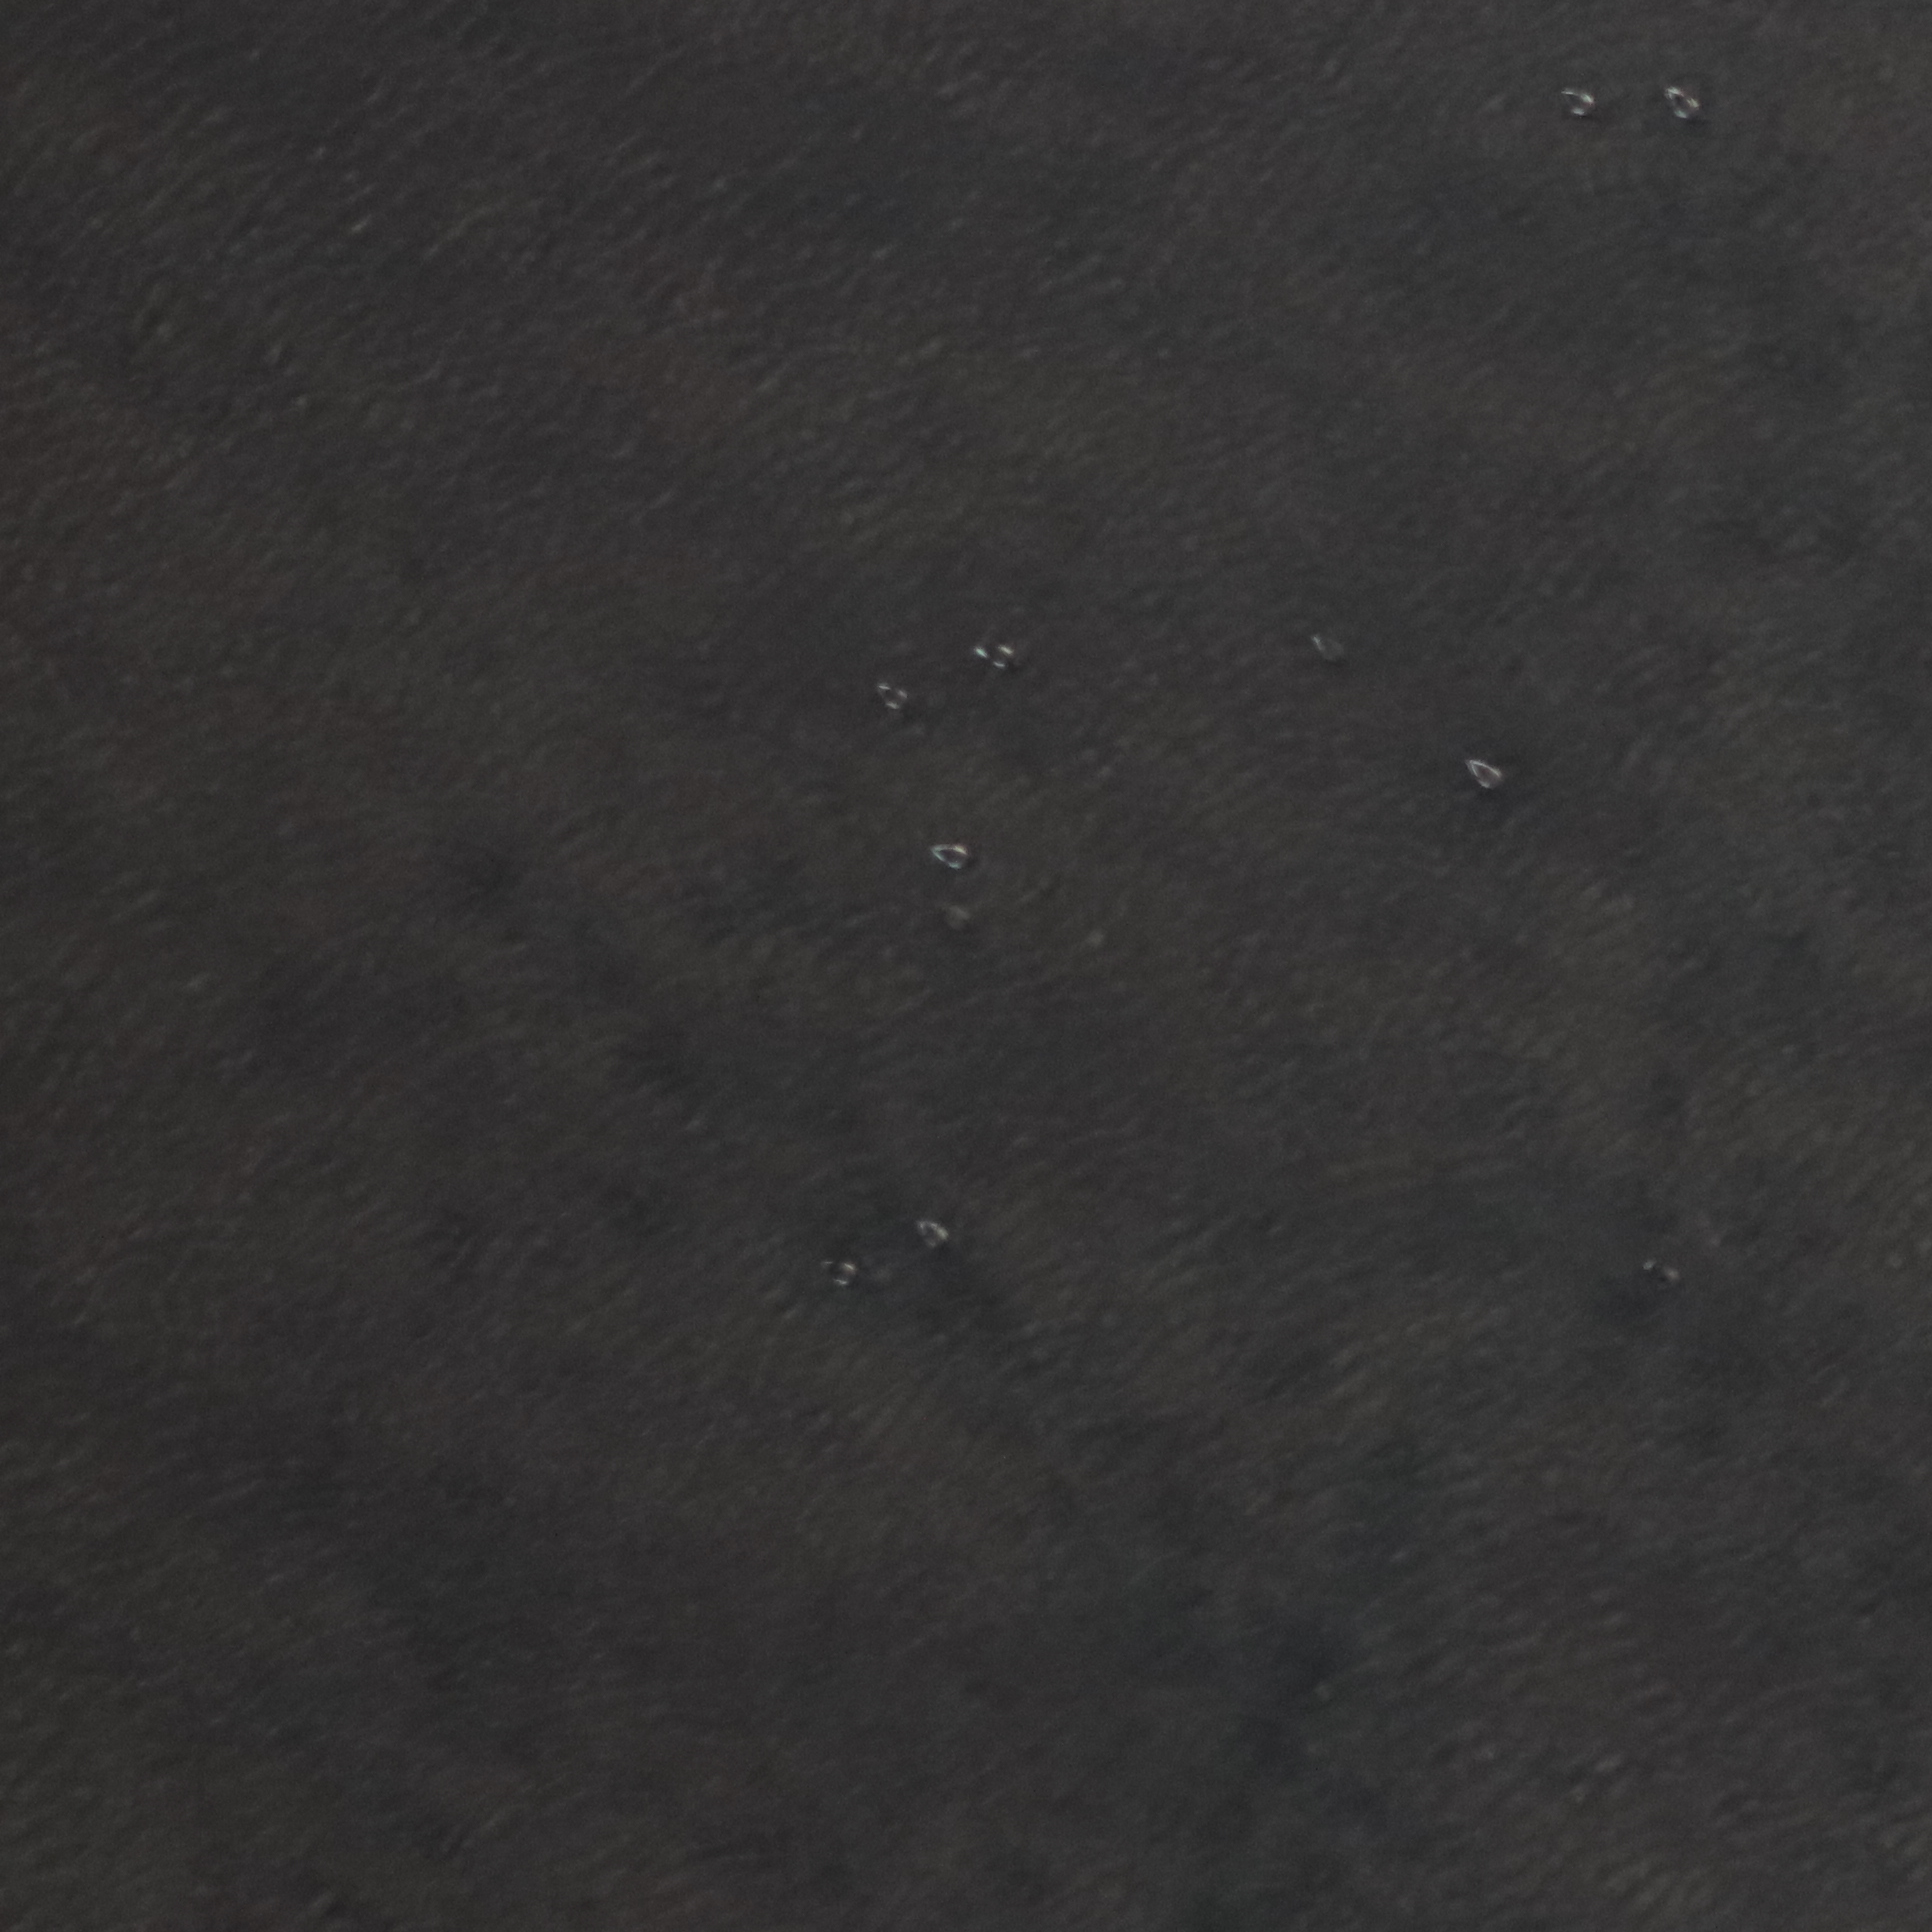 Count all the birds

11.